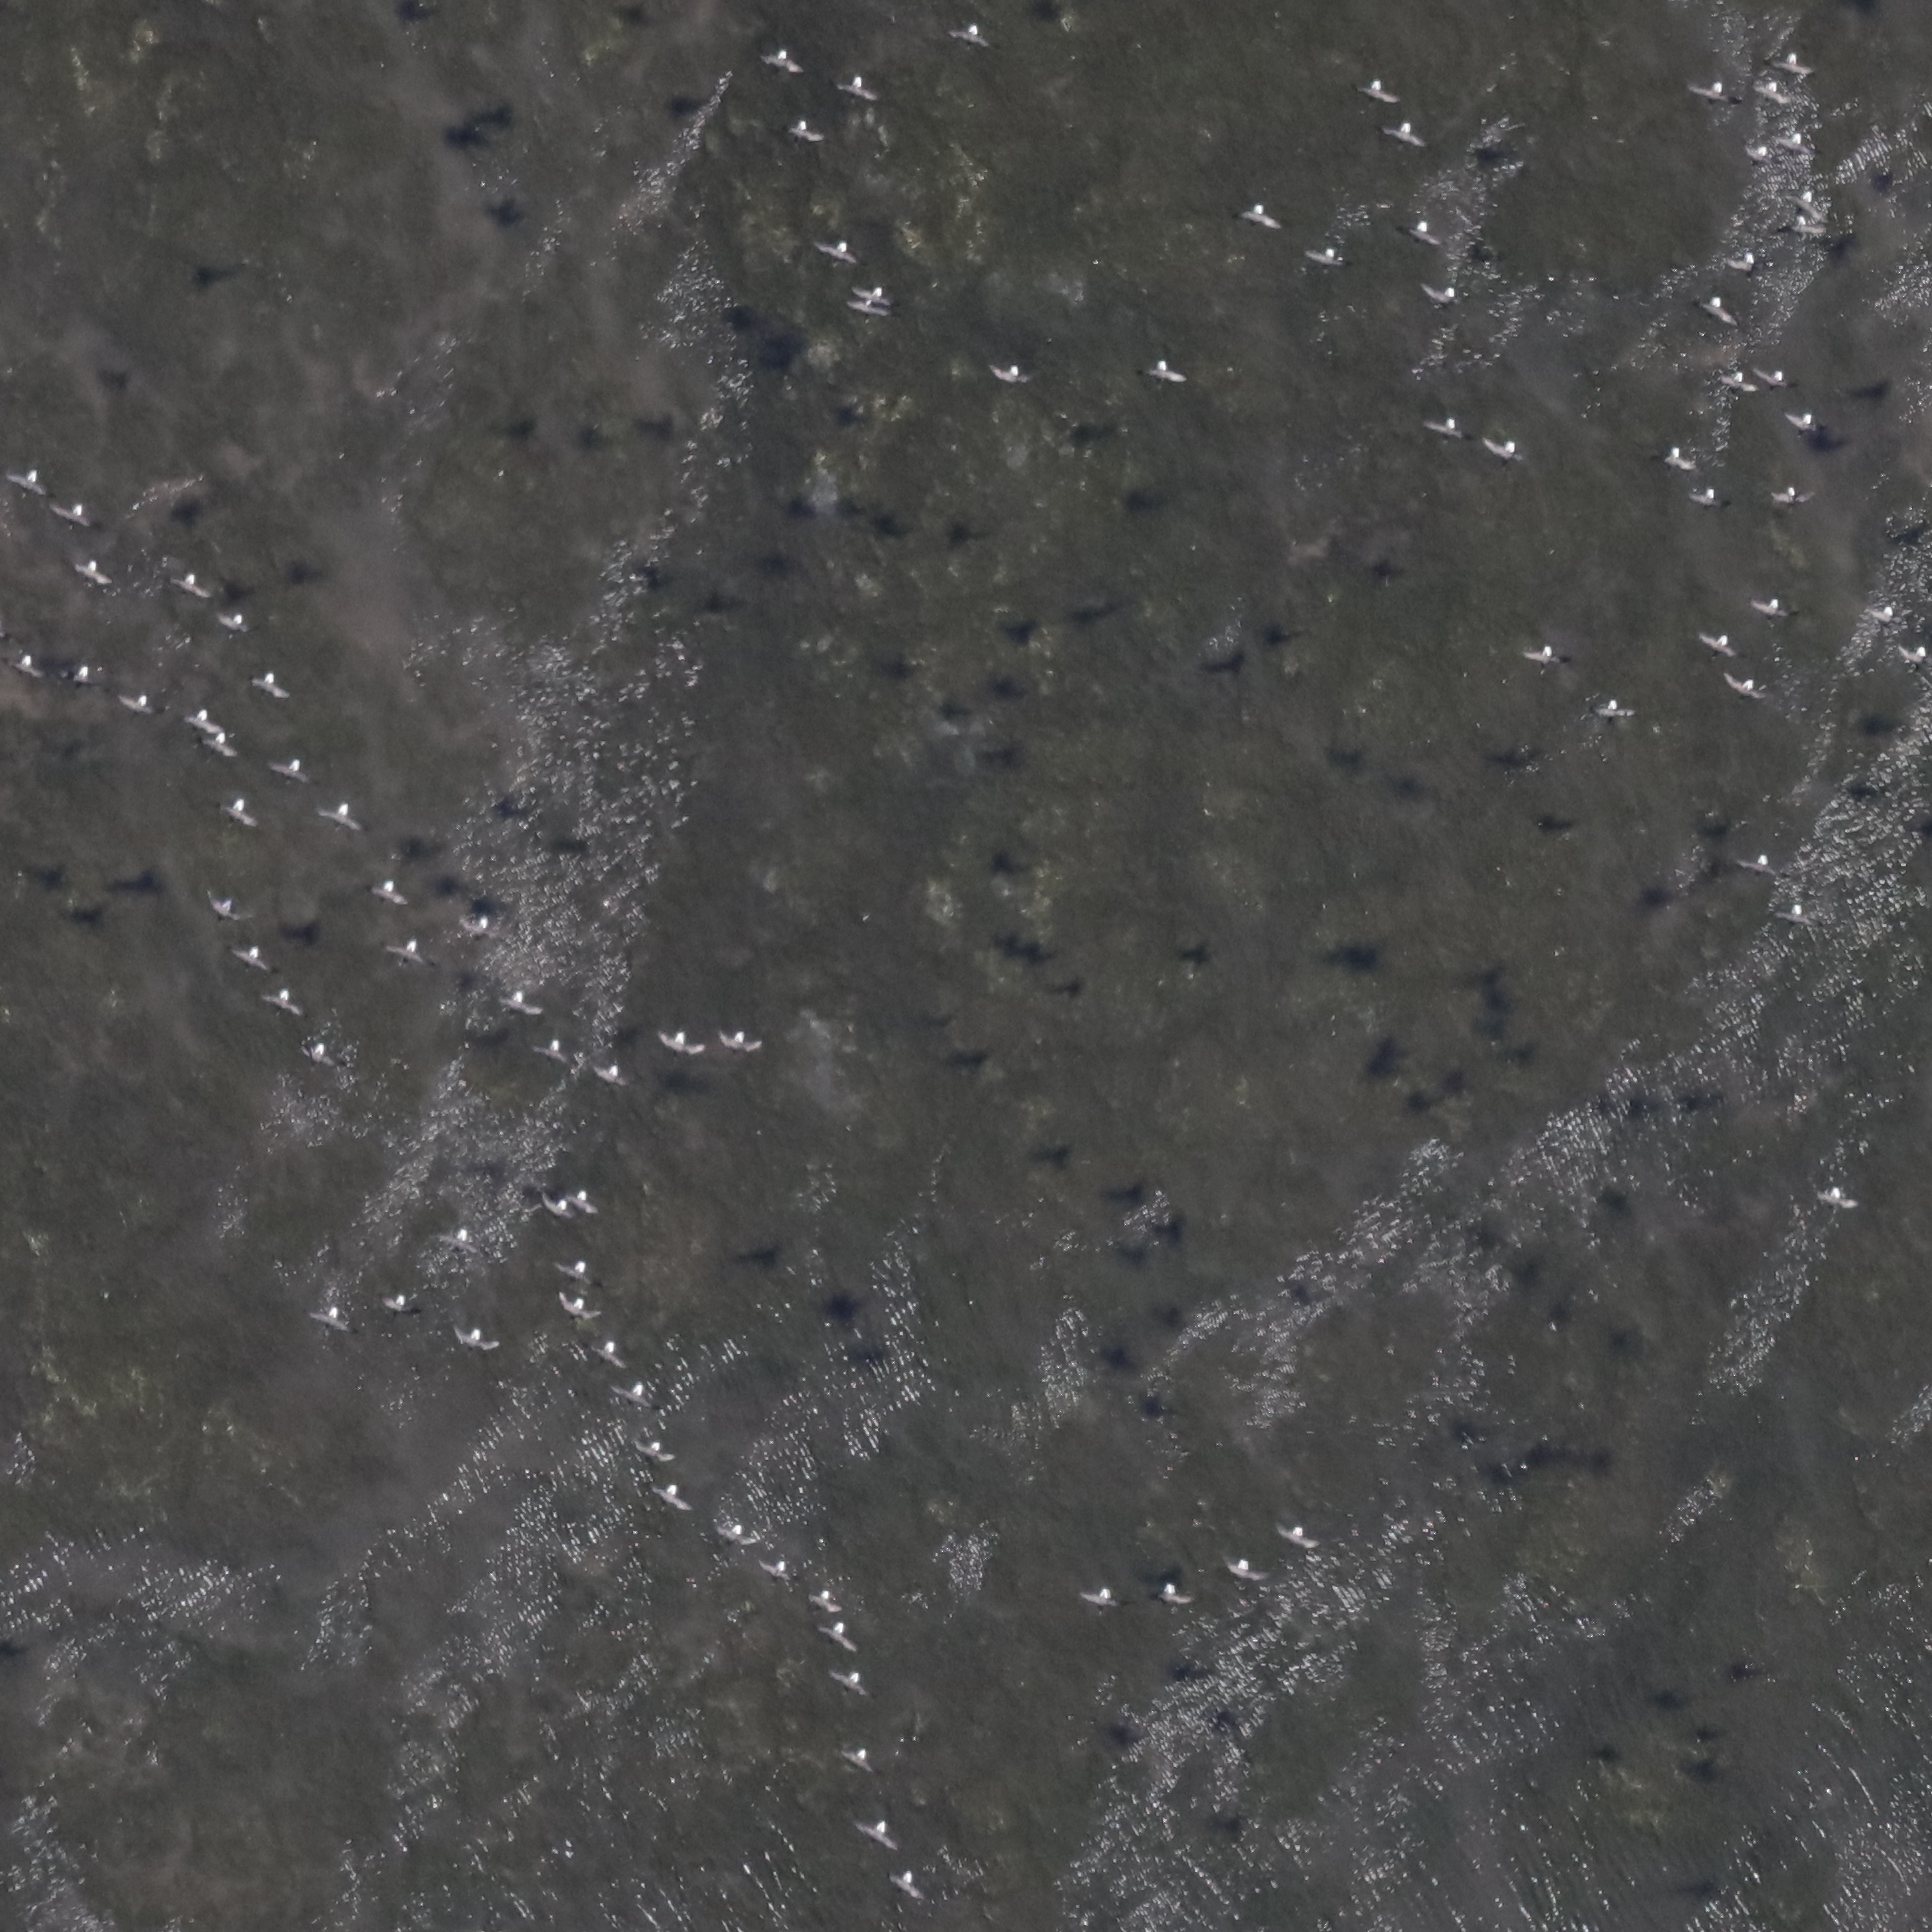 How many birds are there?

92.